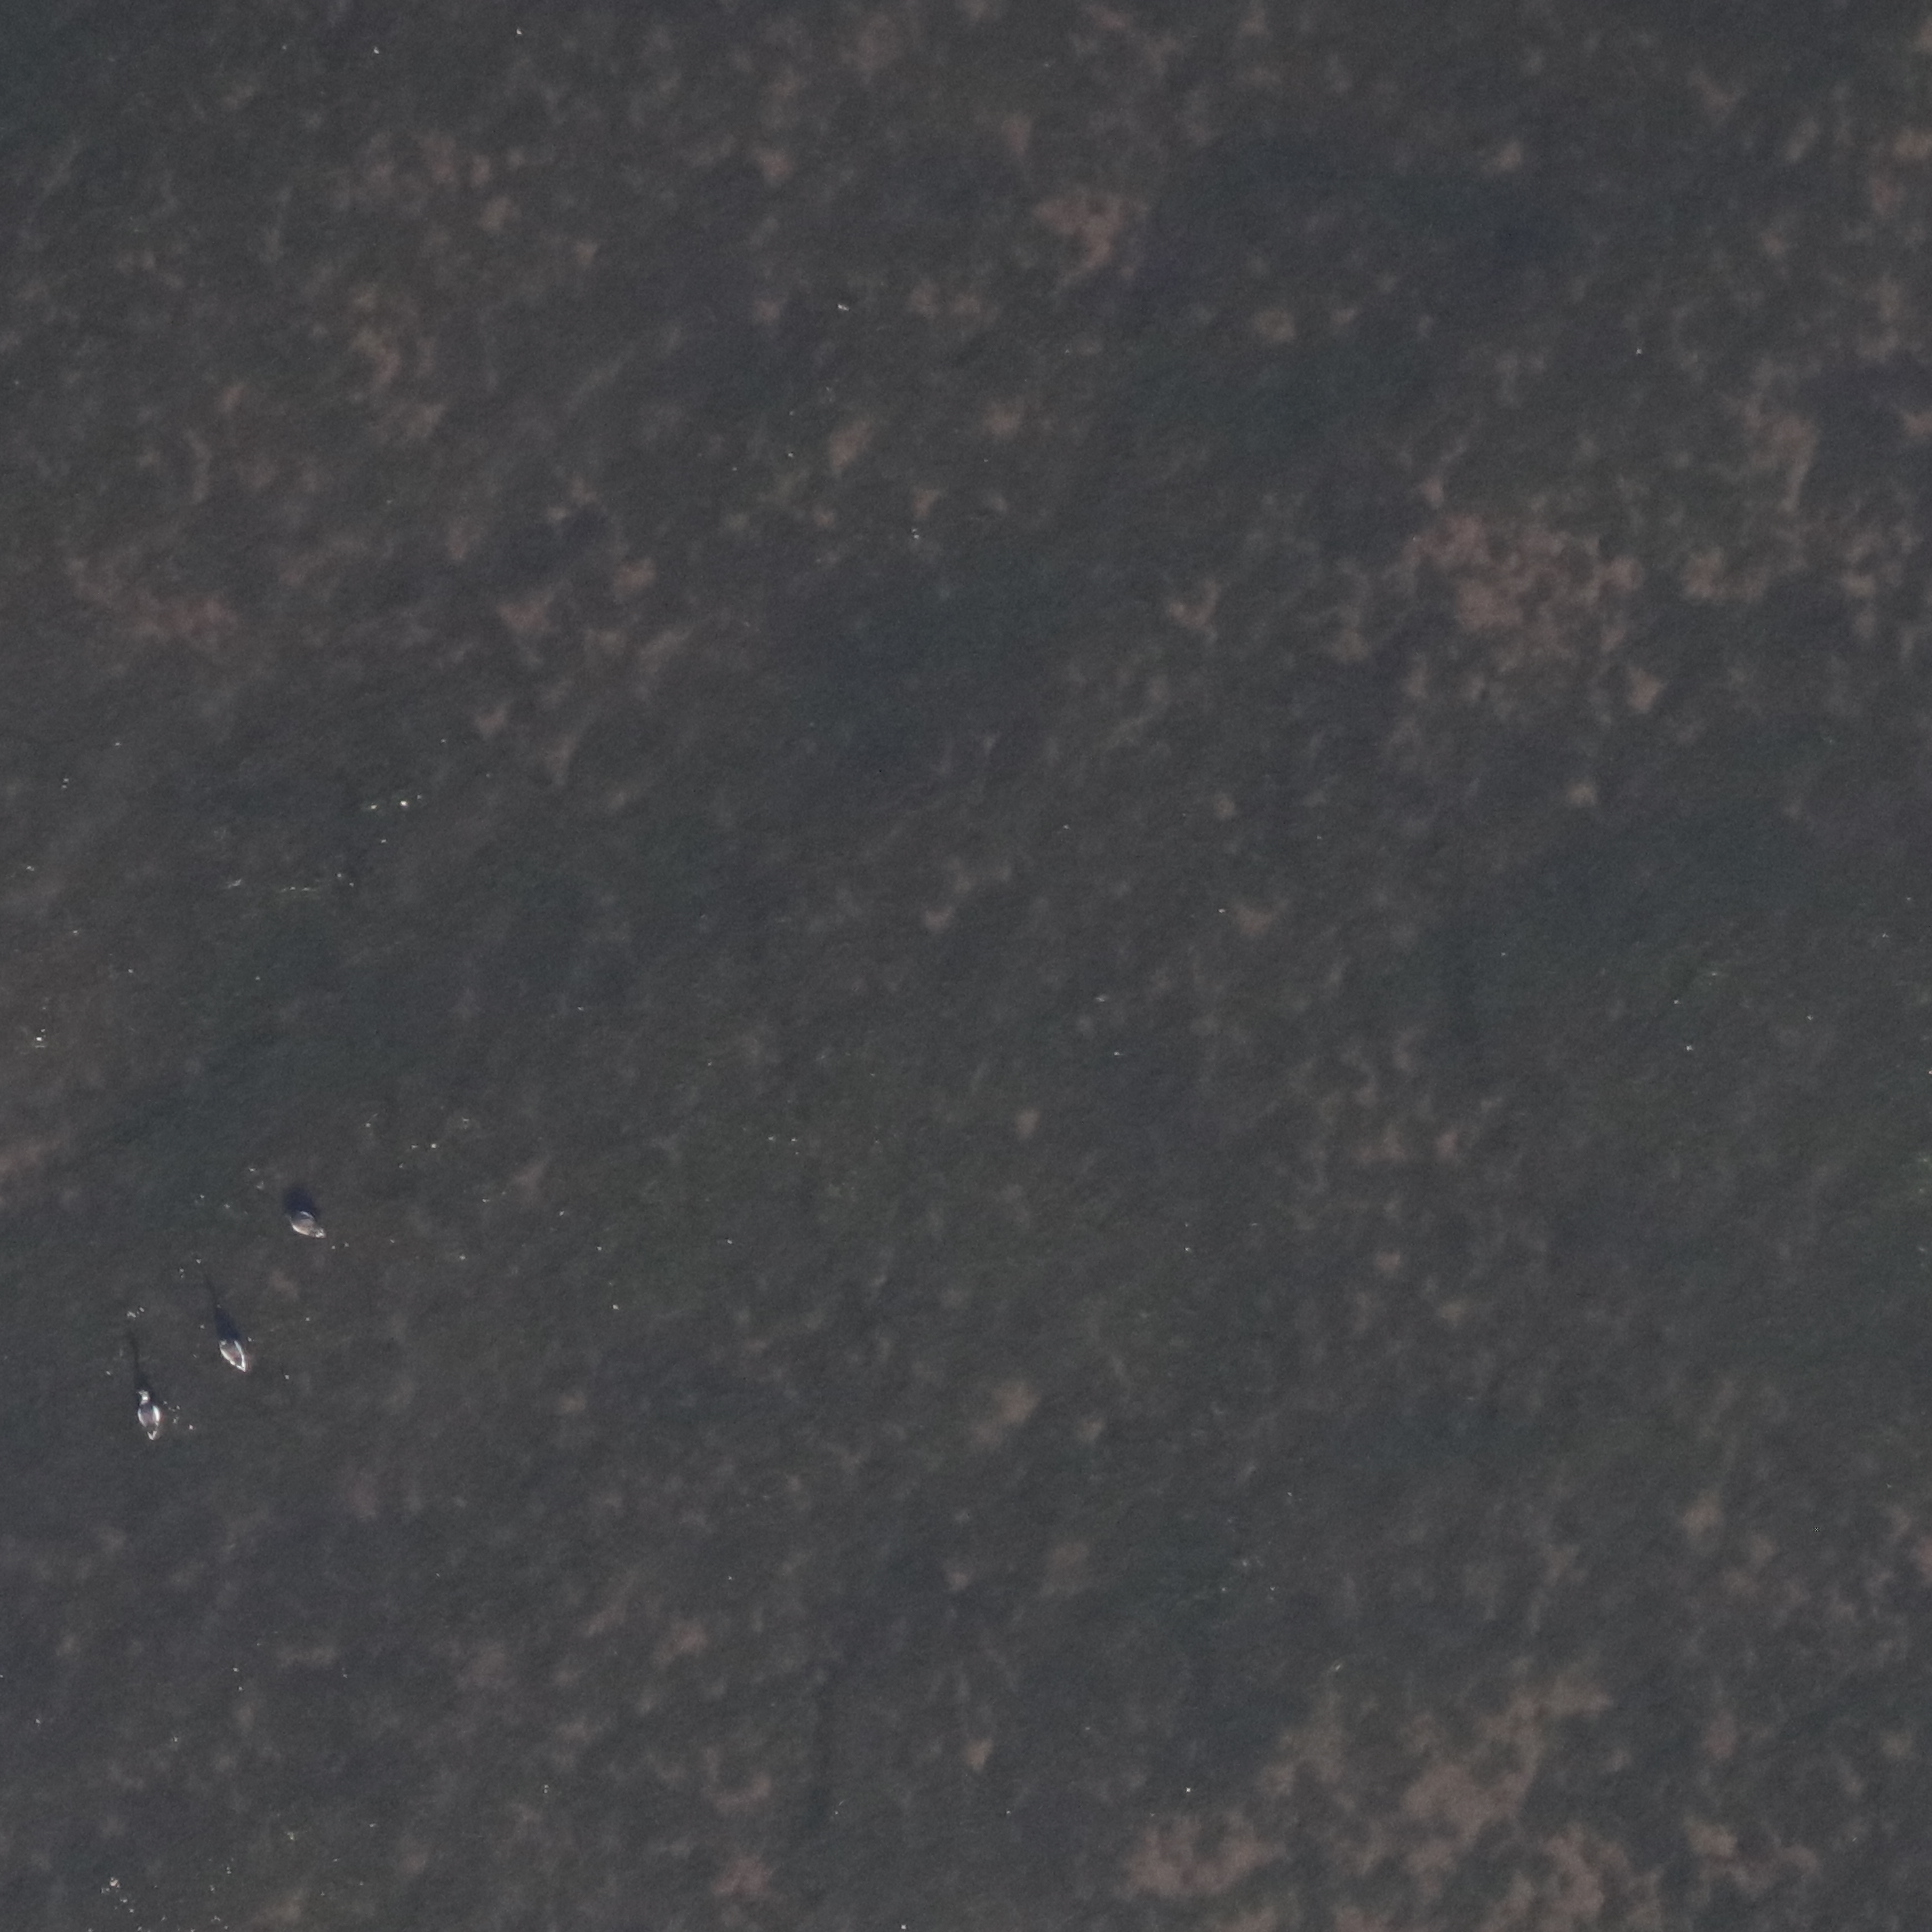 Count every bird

3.